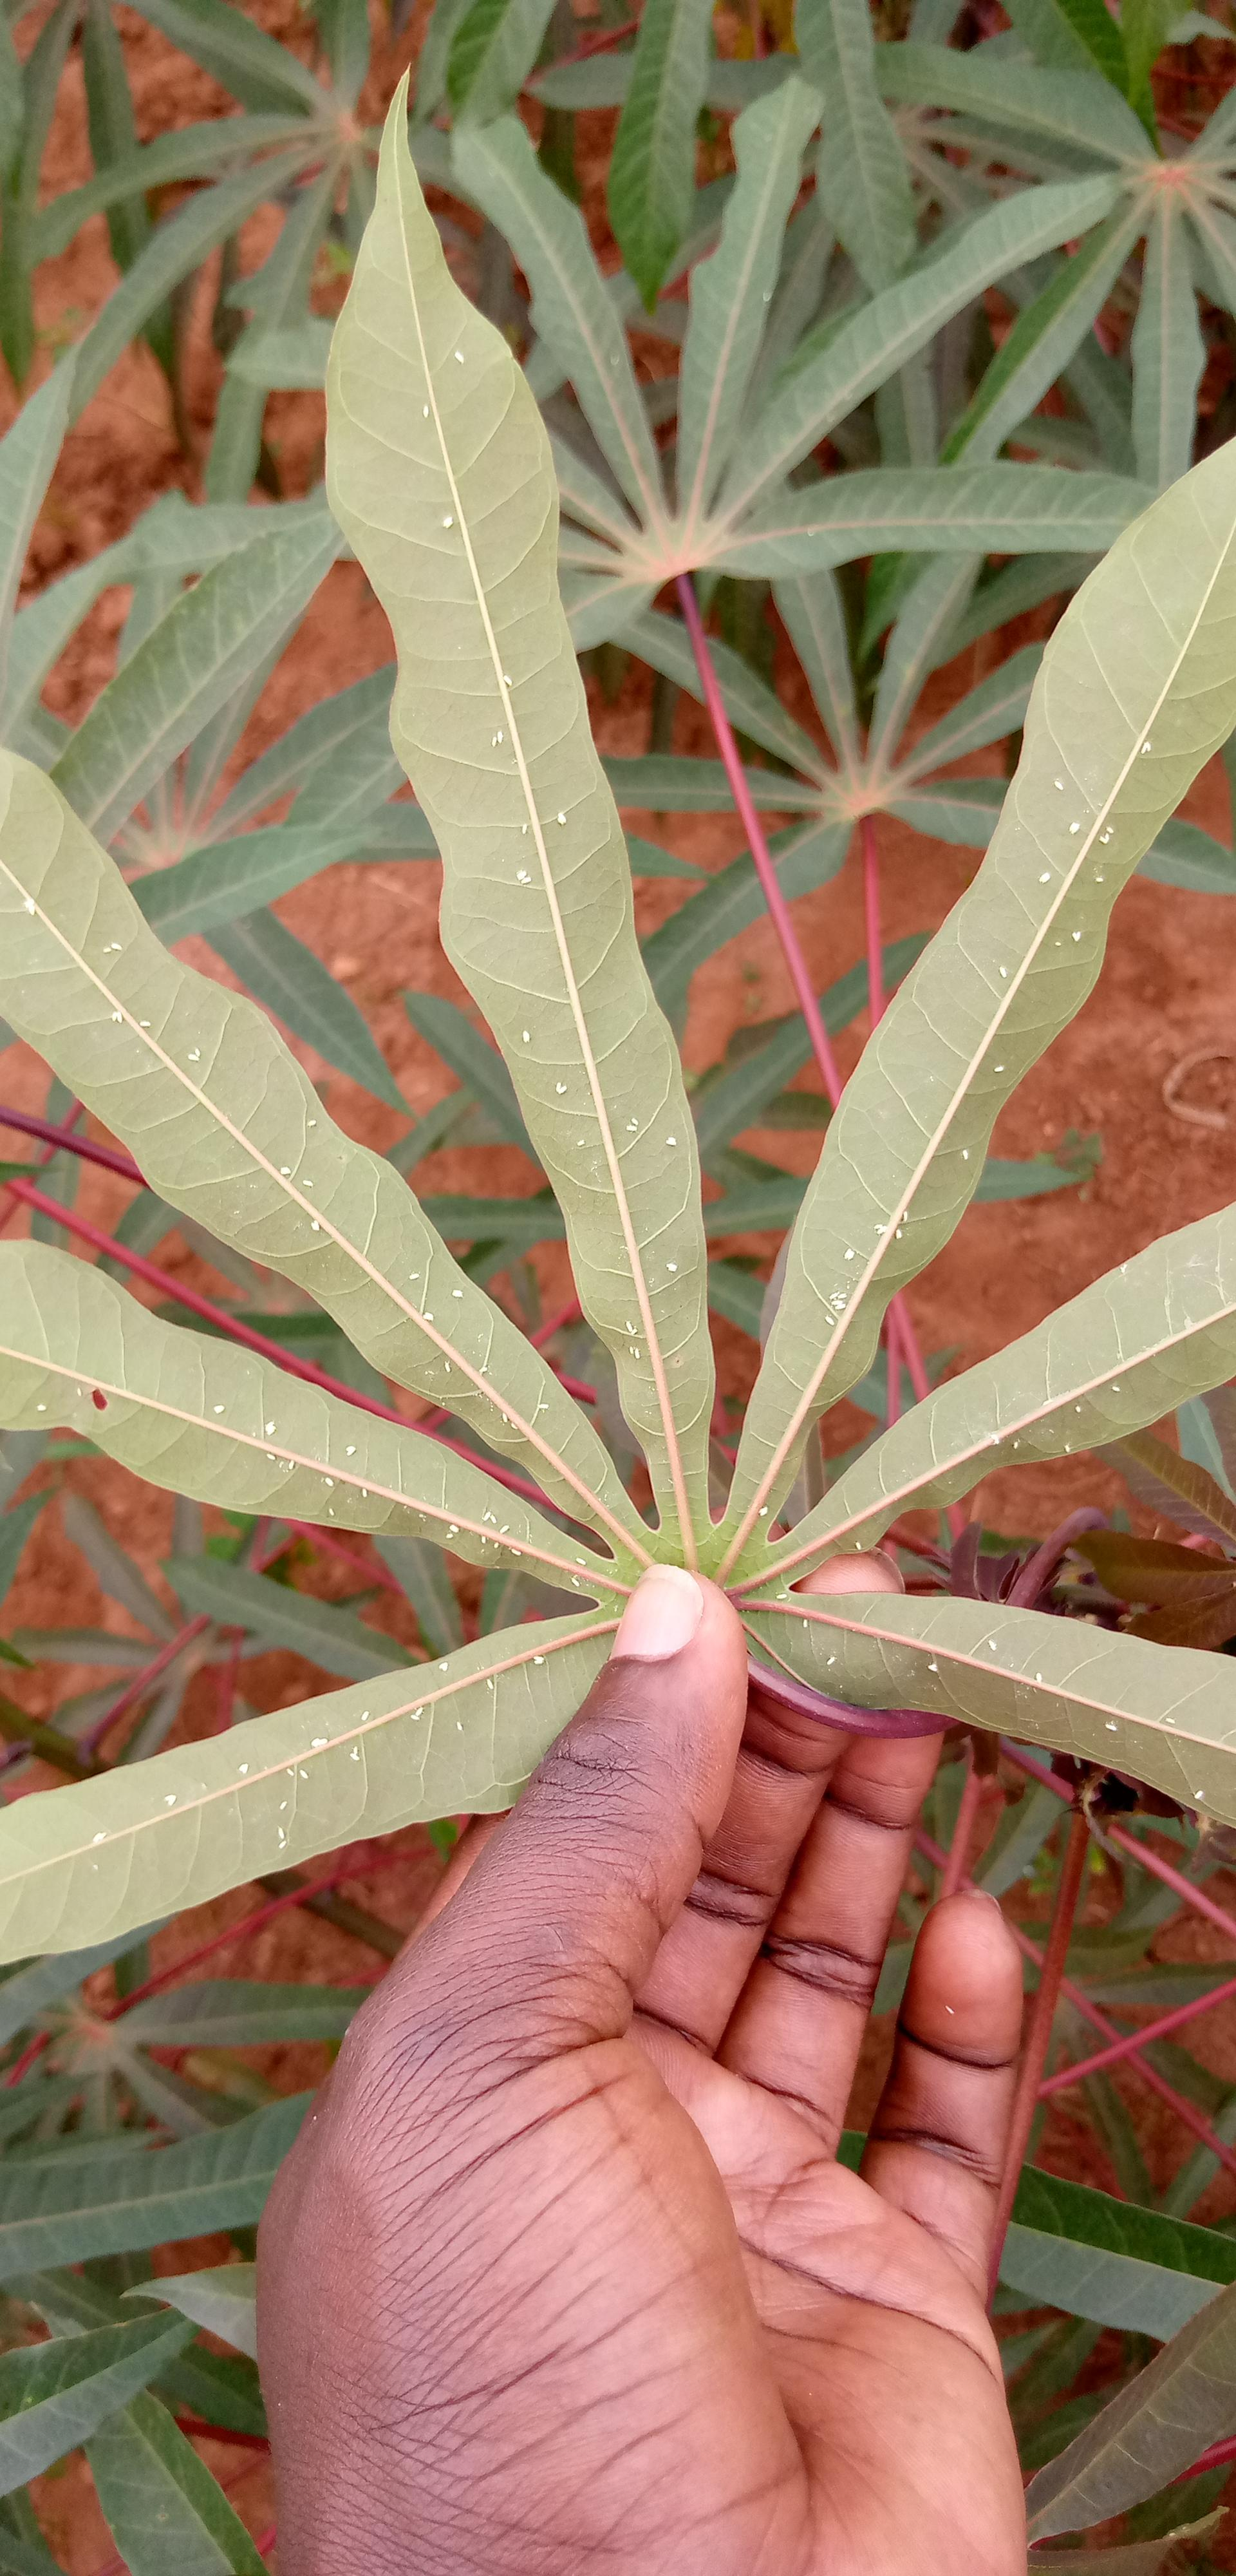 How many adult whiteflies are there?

131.